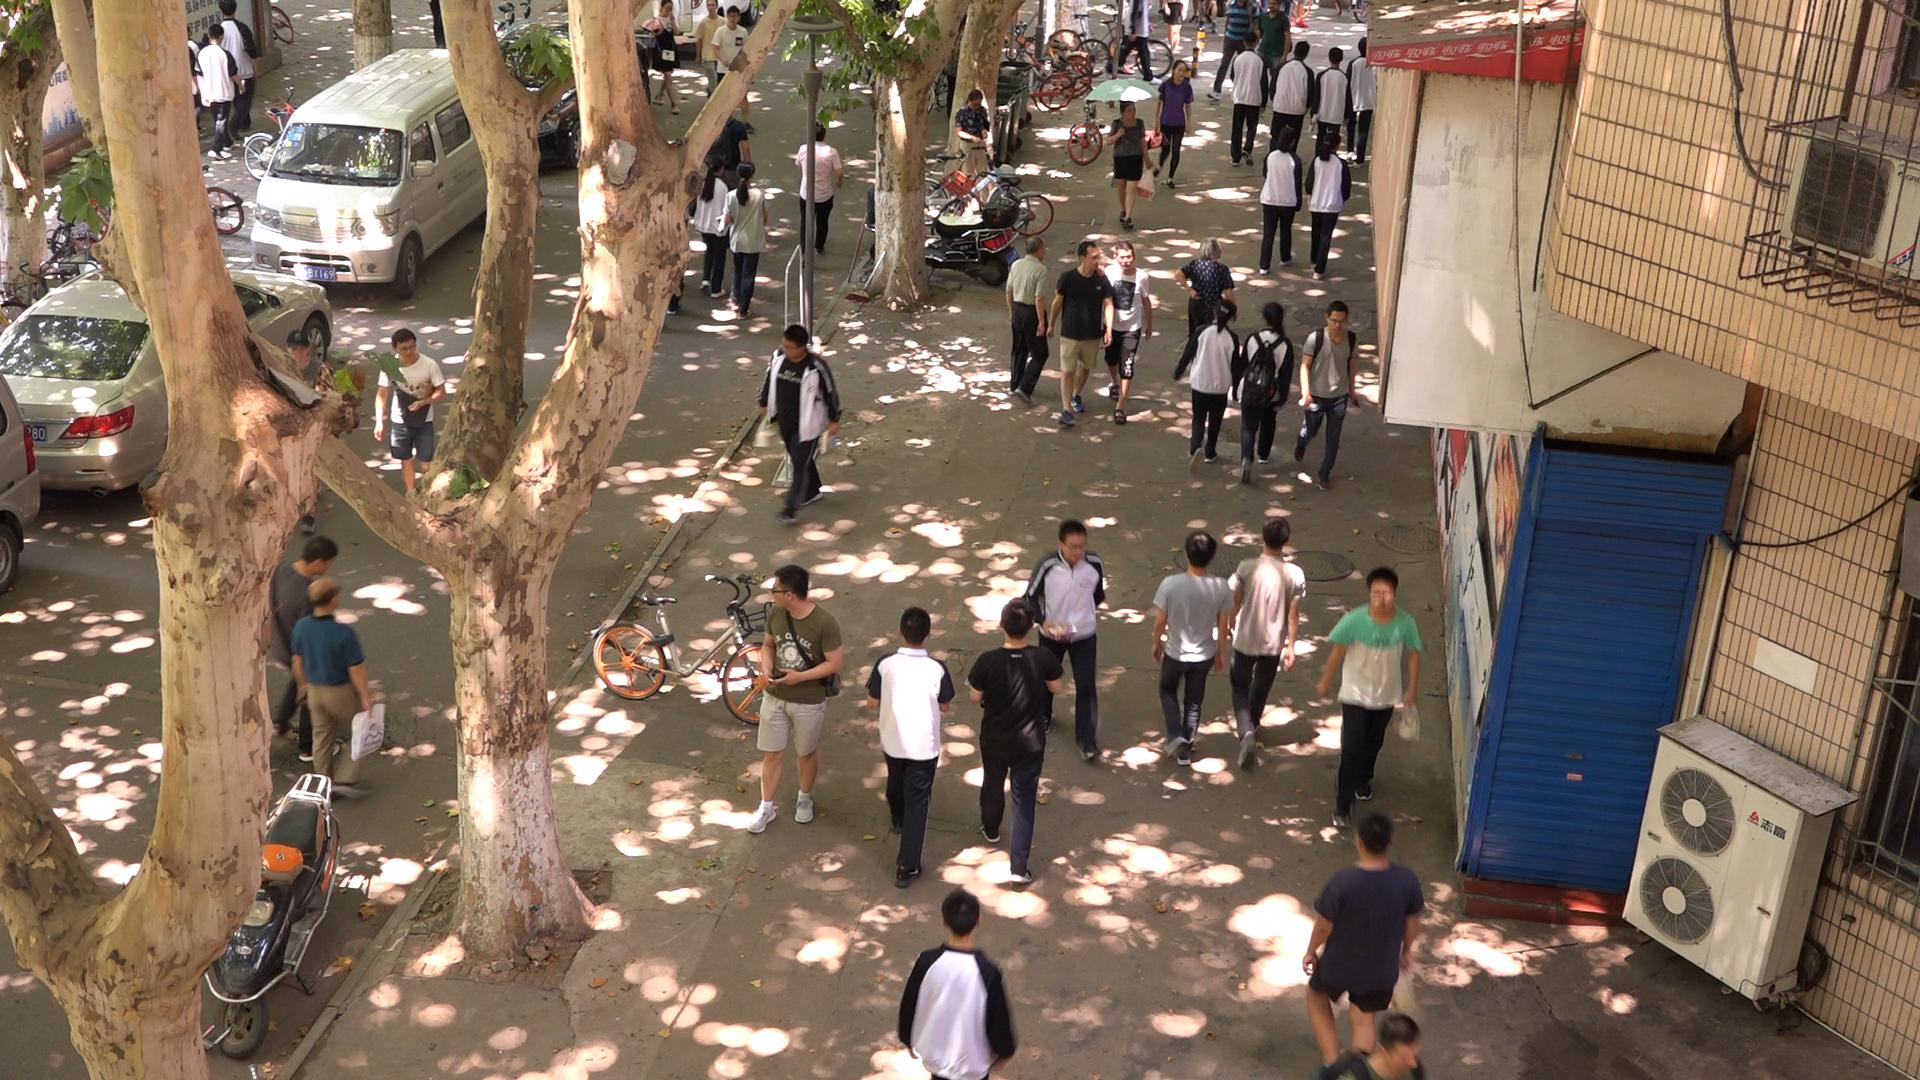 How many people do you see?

41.